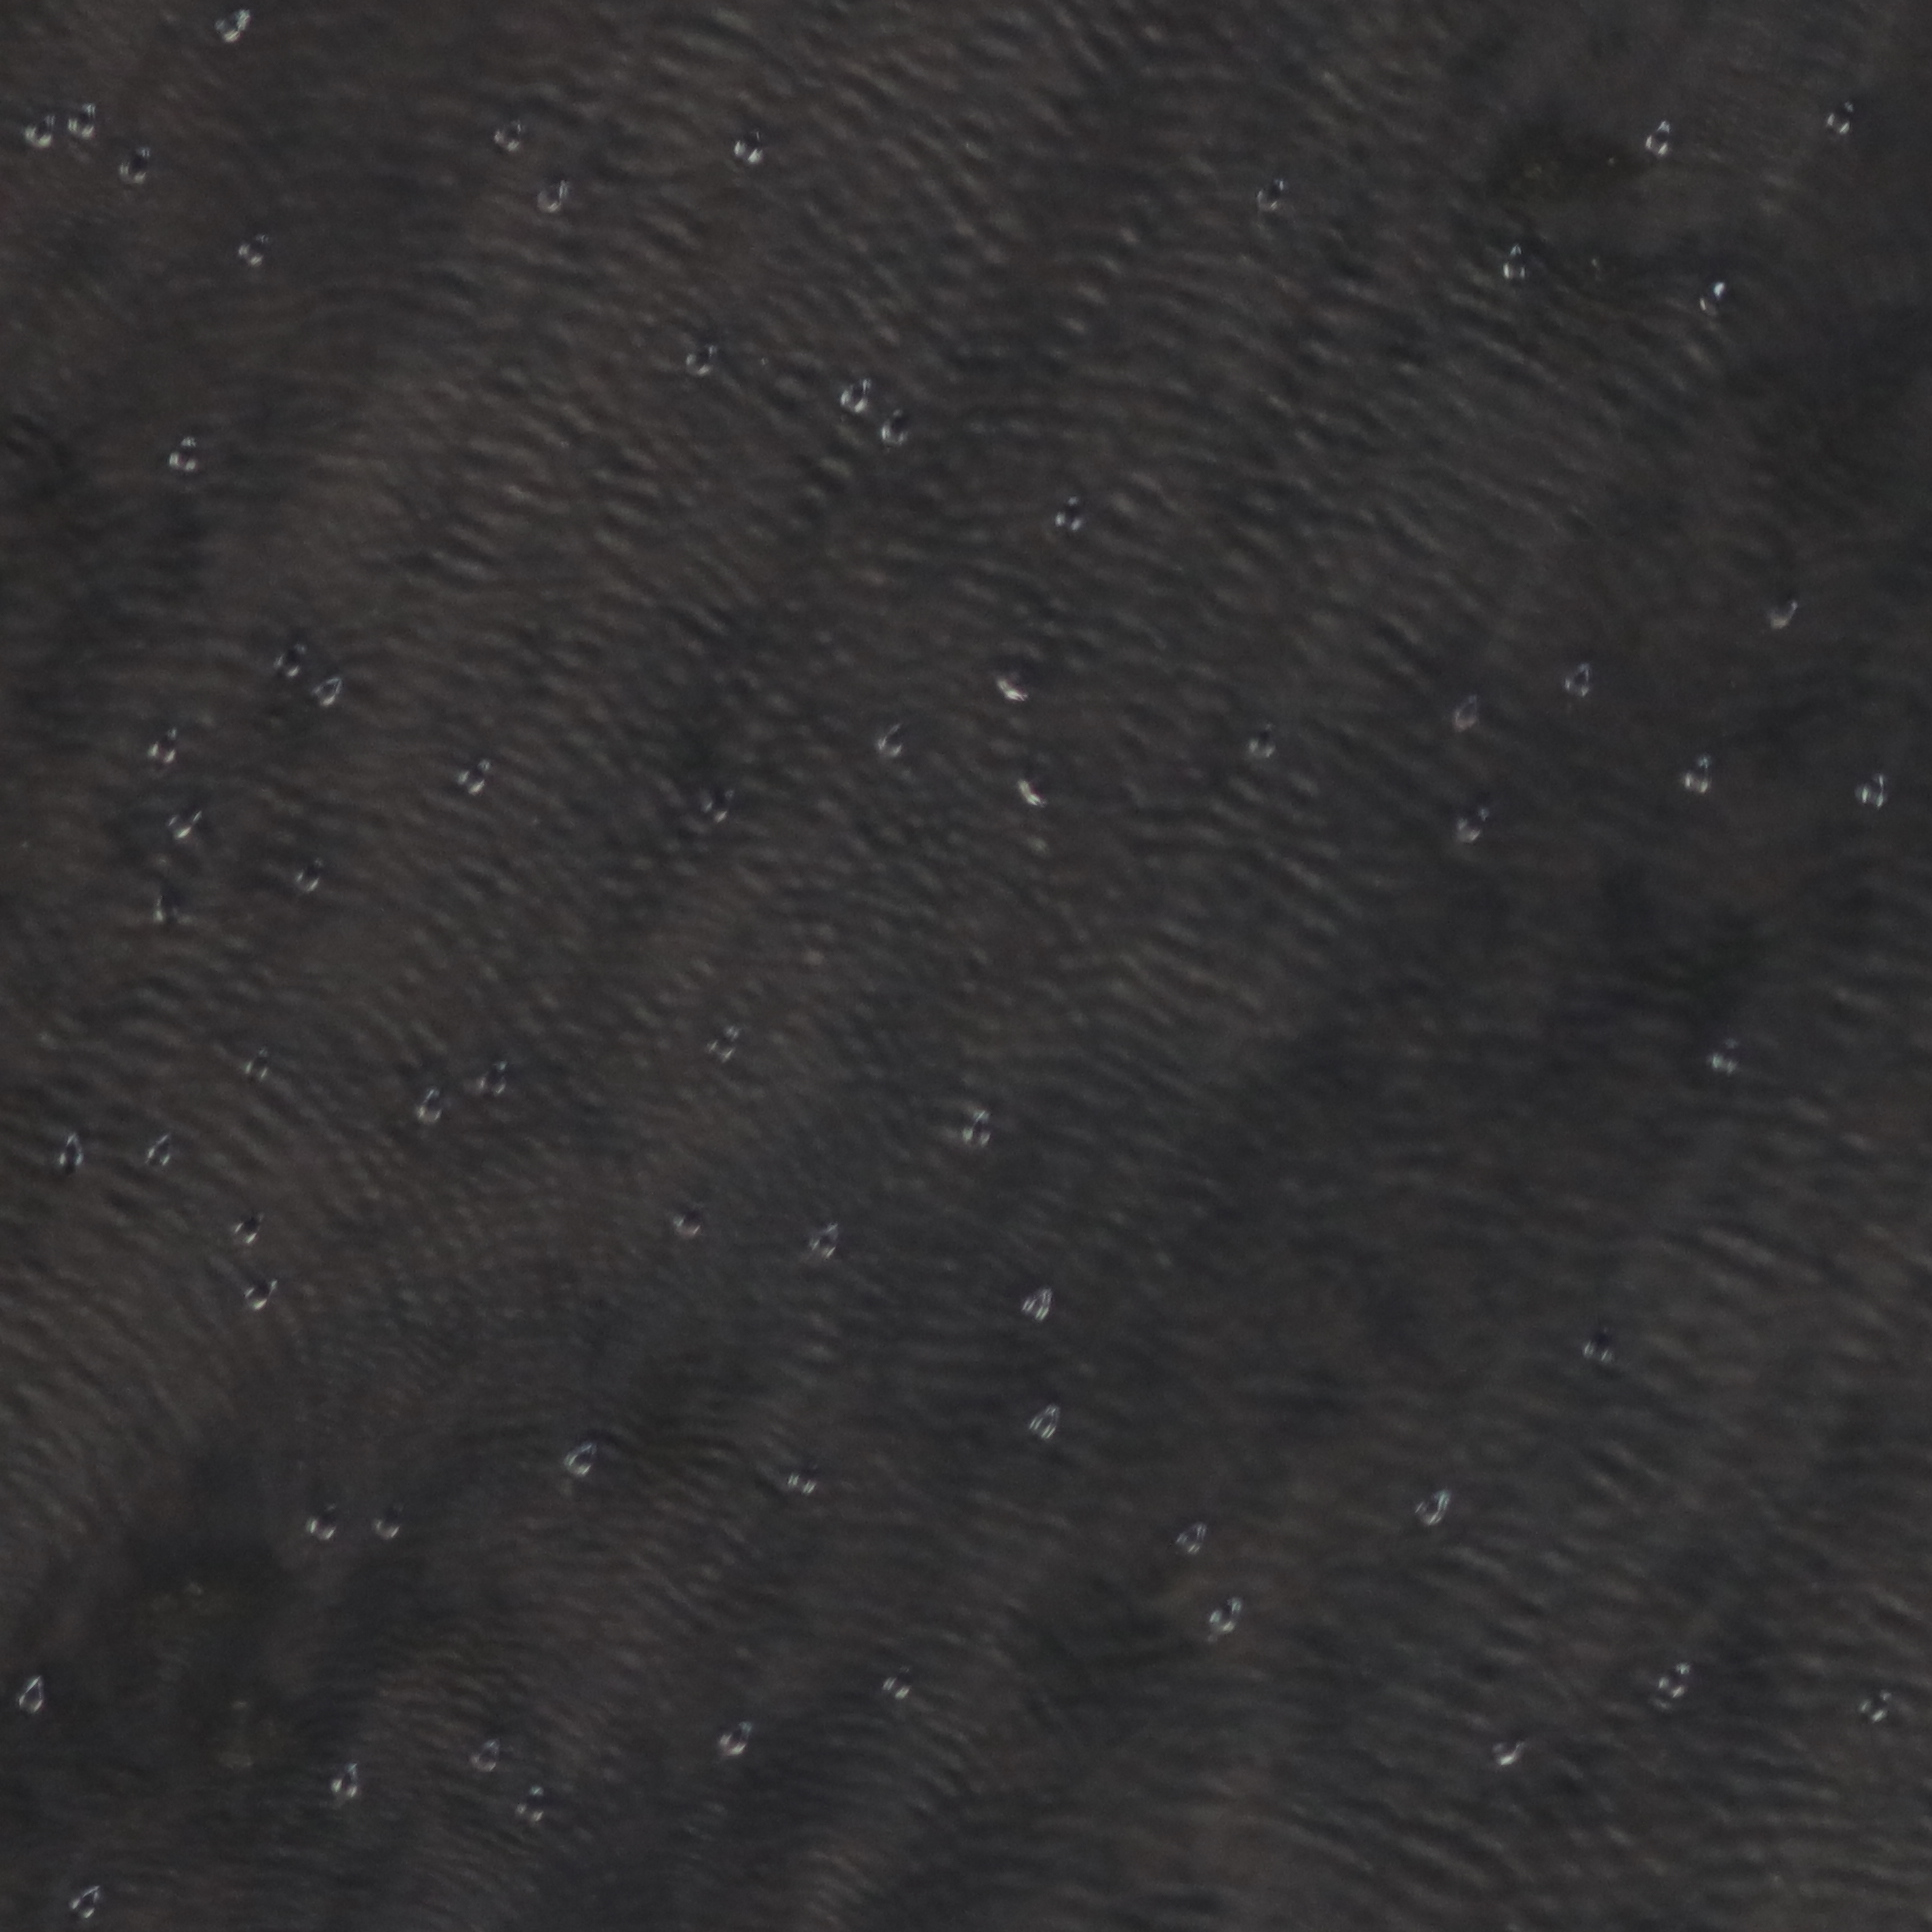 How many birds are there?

68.